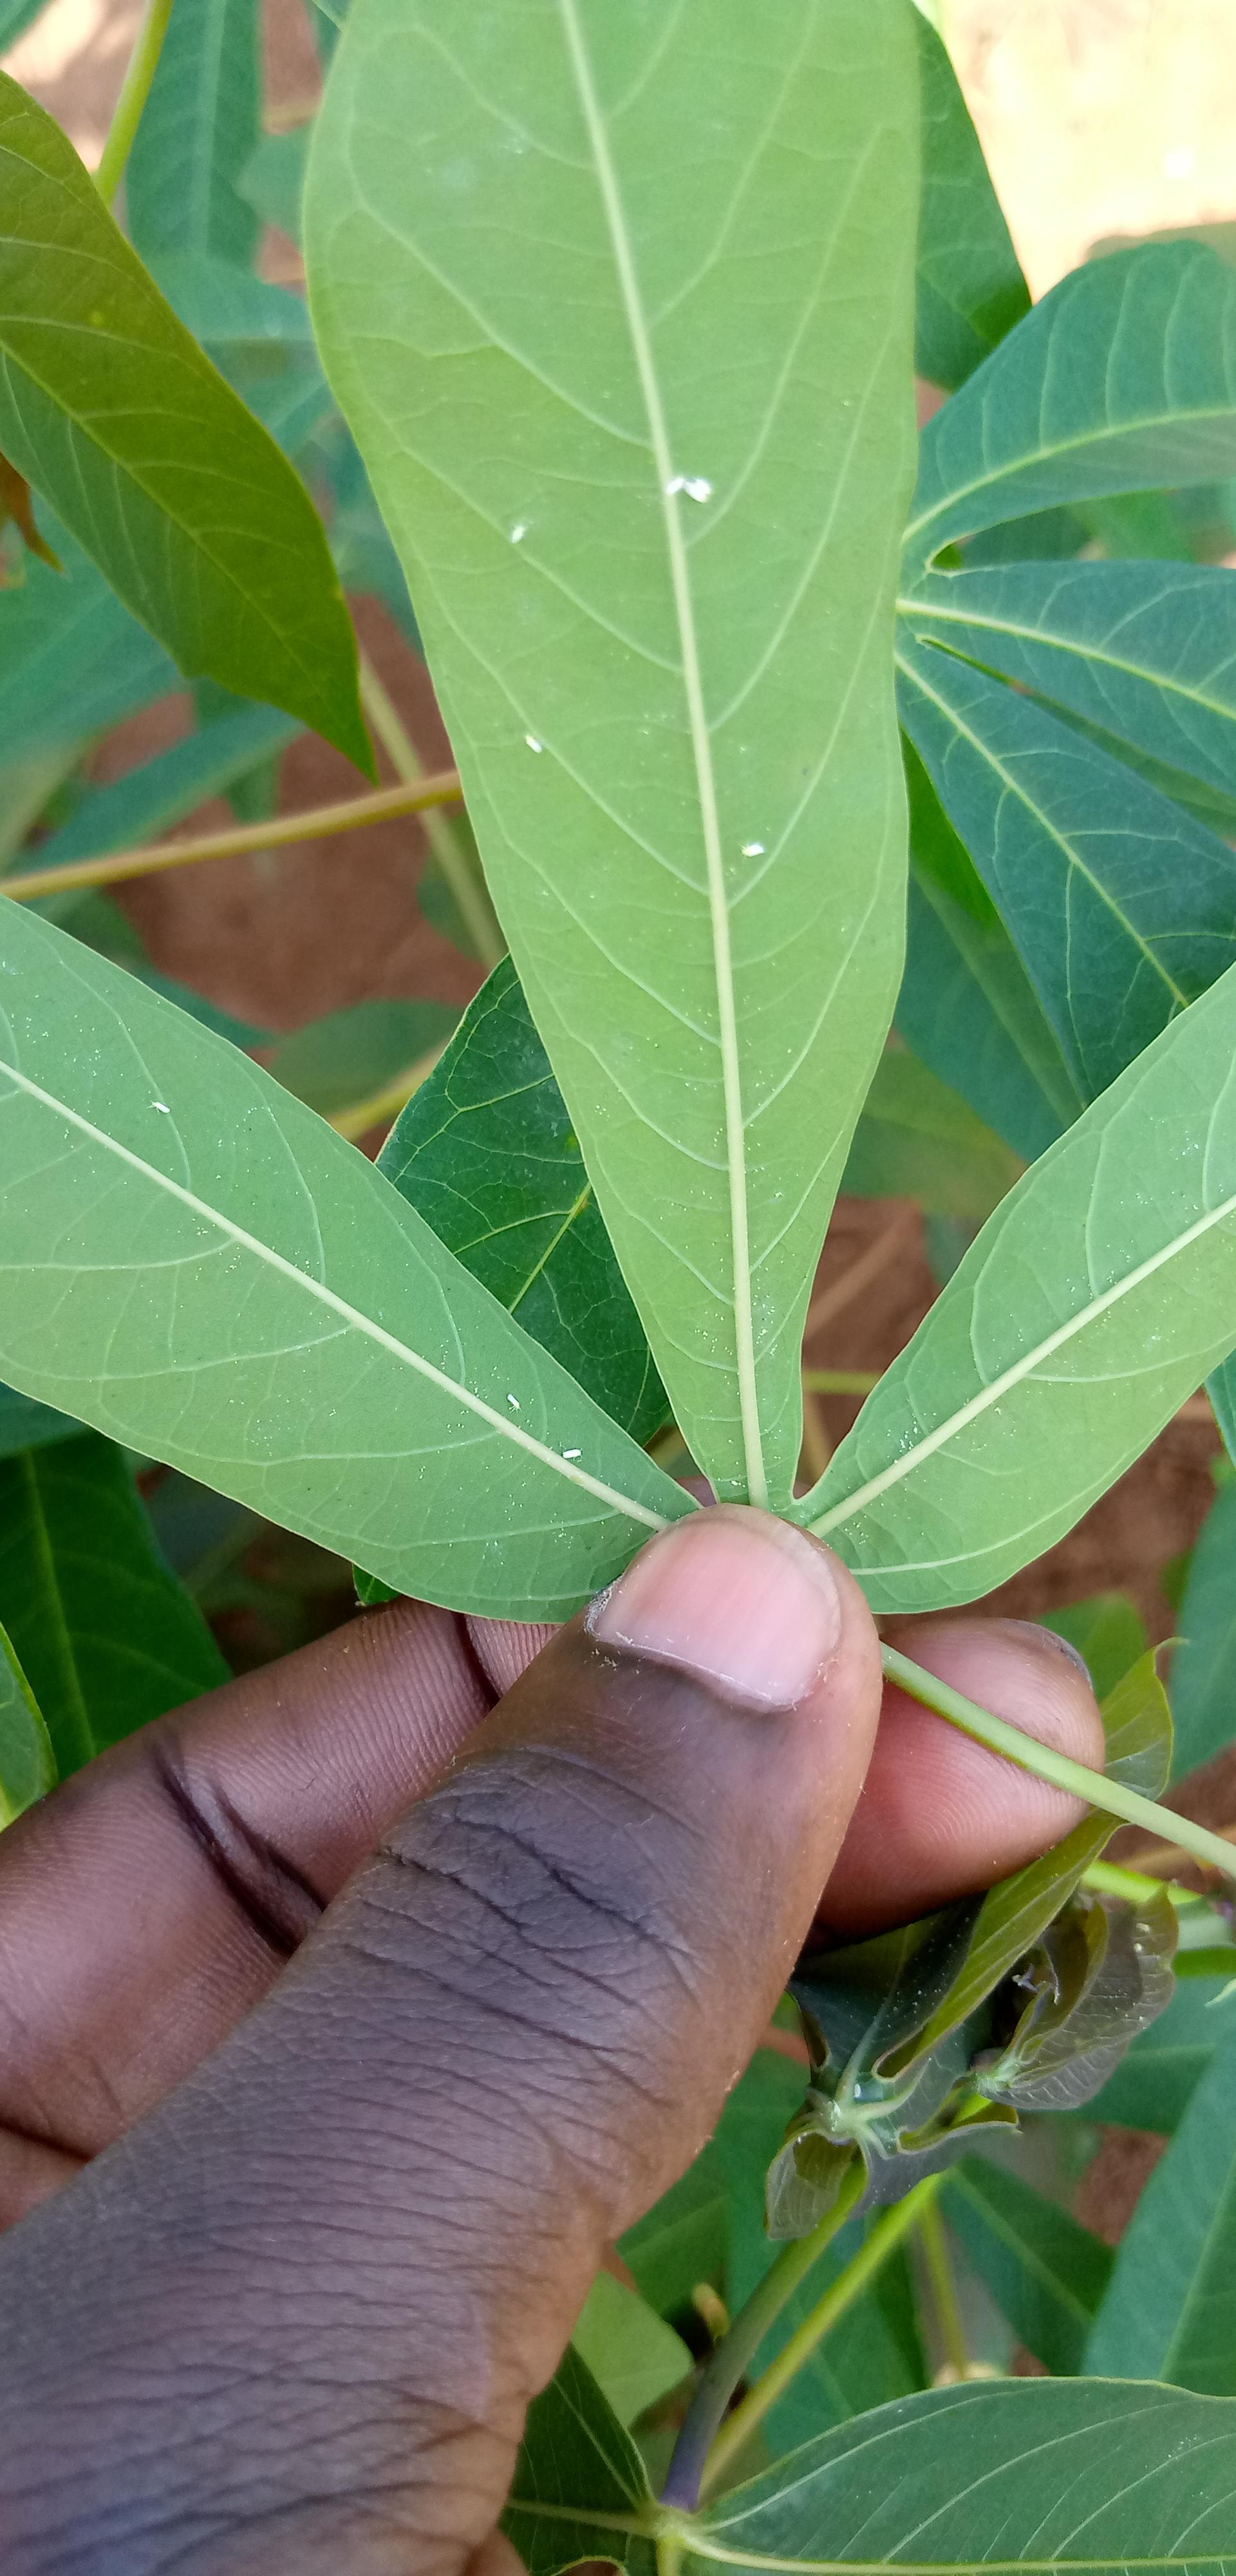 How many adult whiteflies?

9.